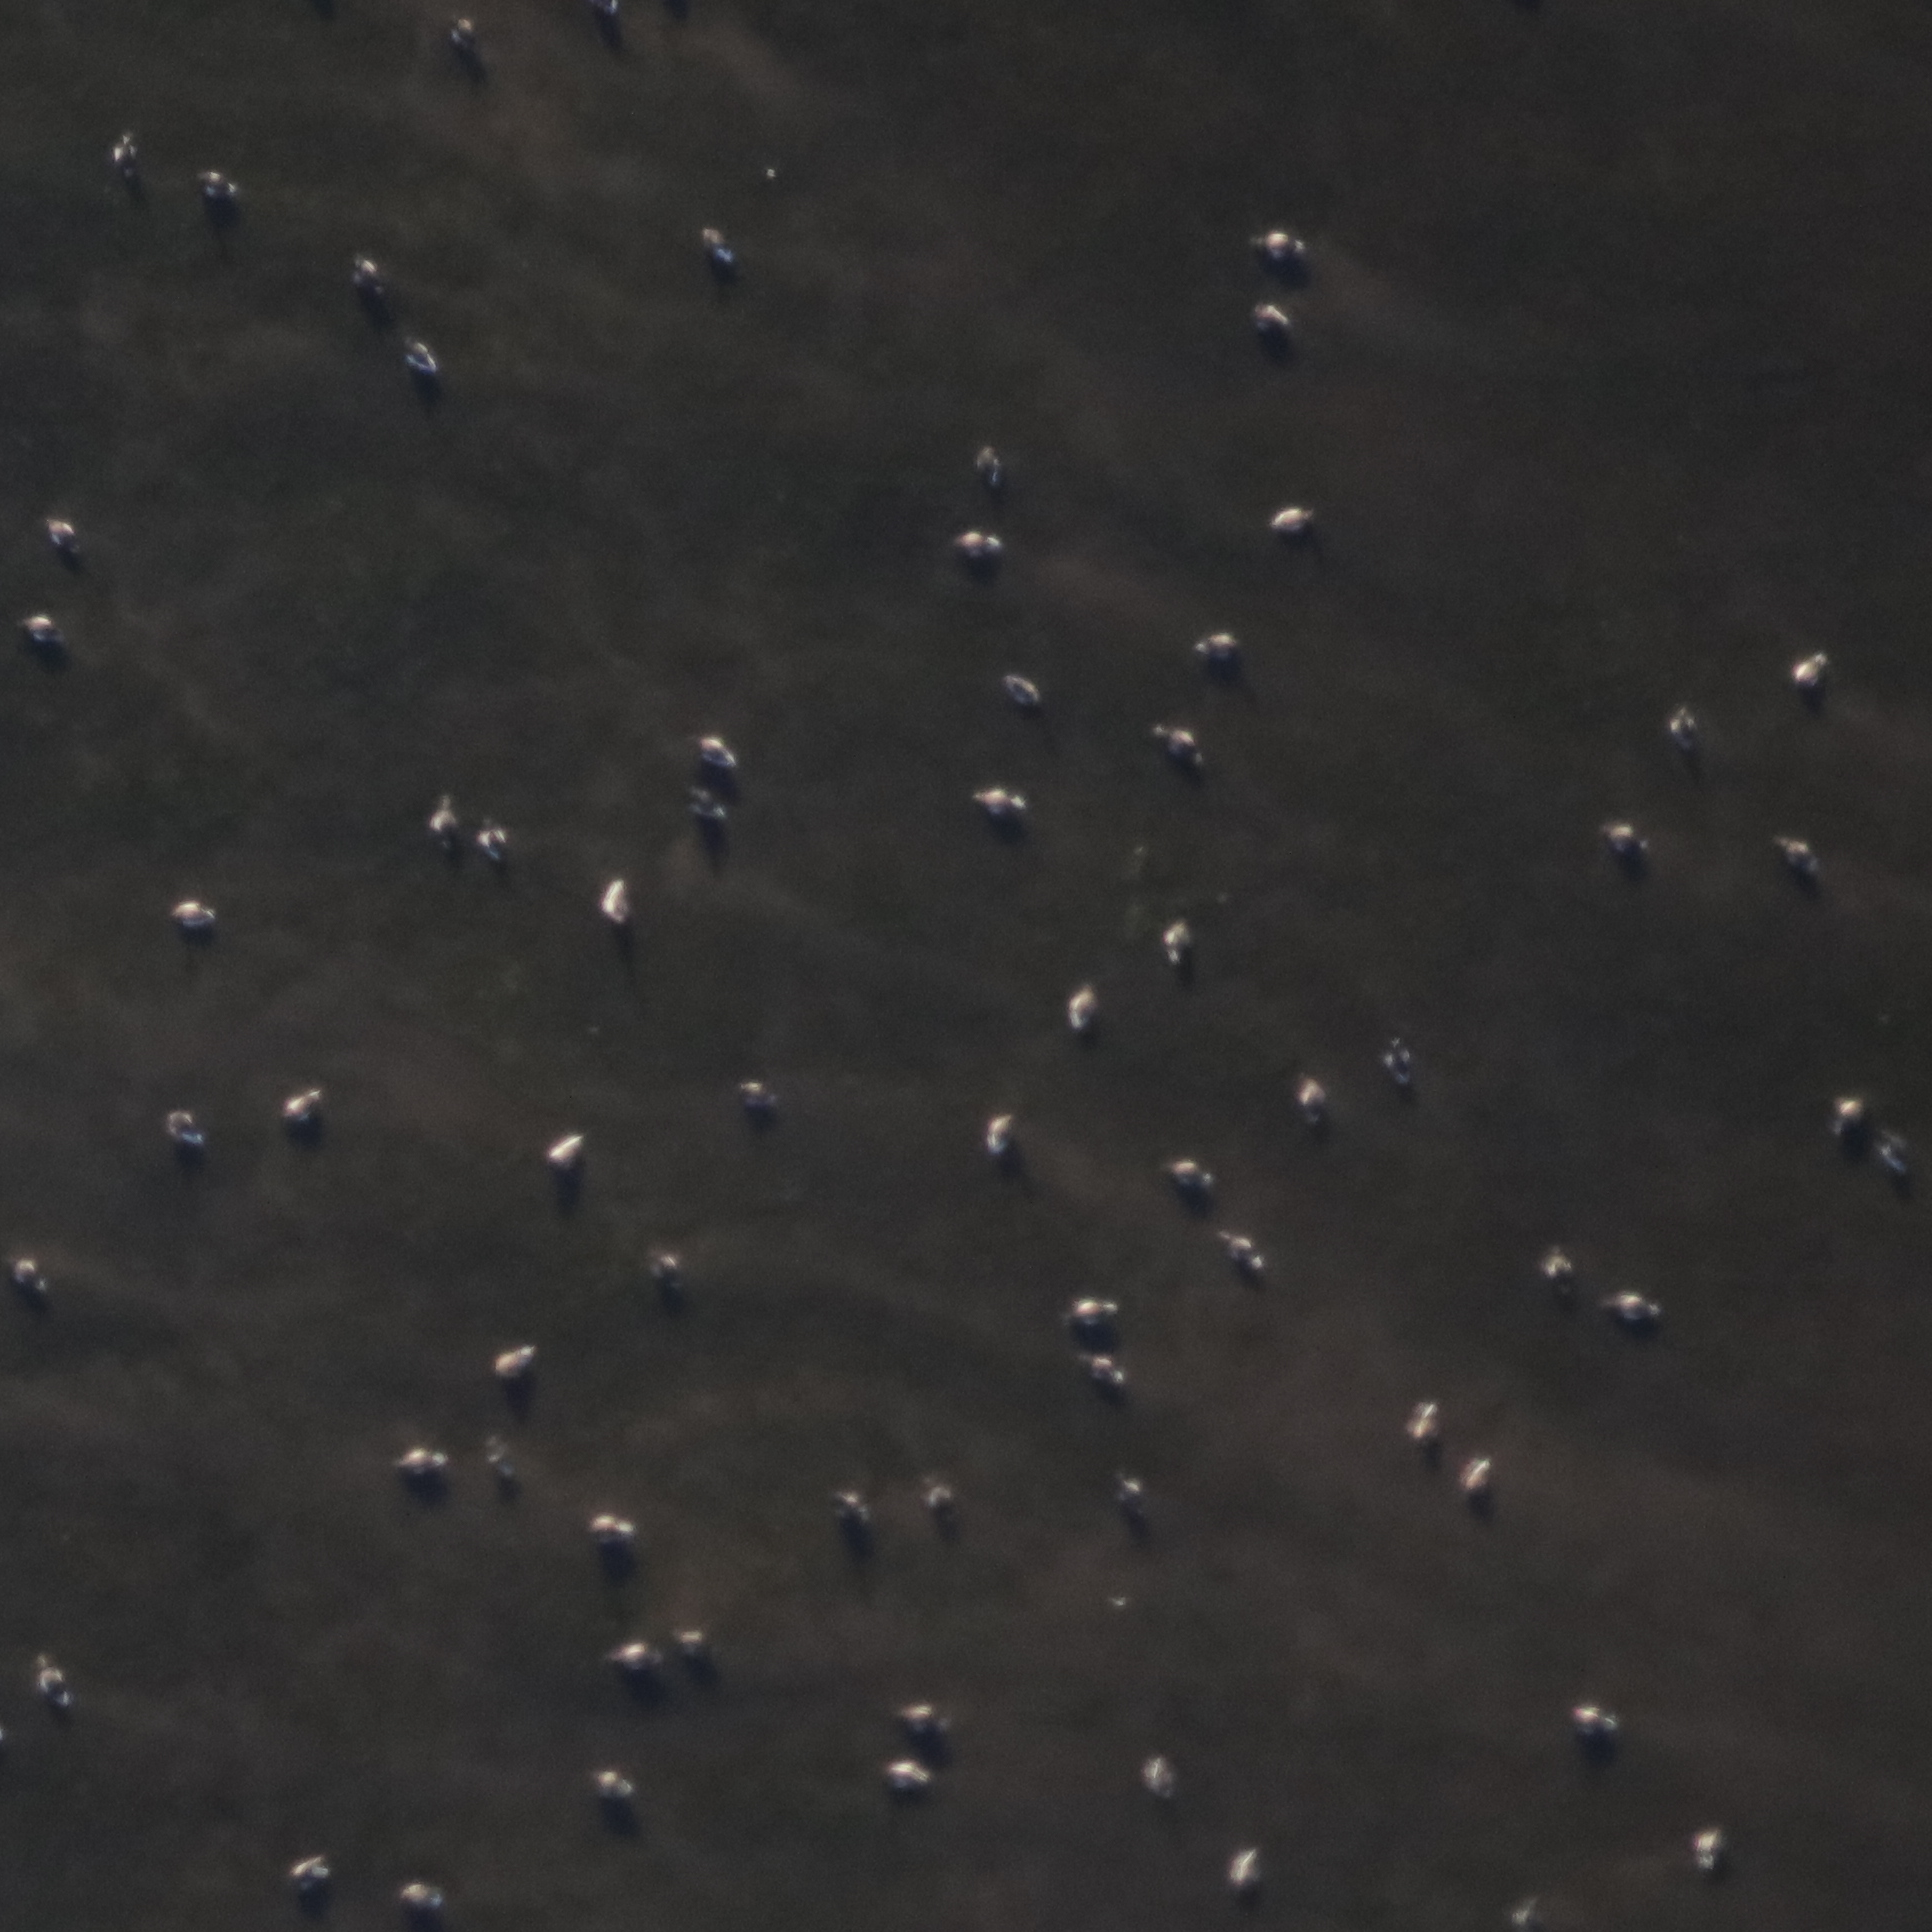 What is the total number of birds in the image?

68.